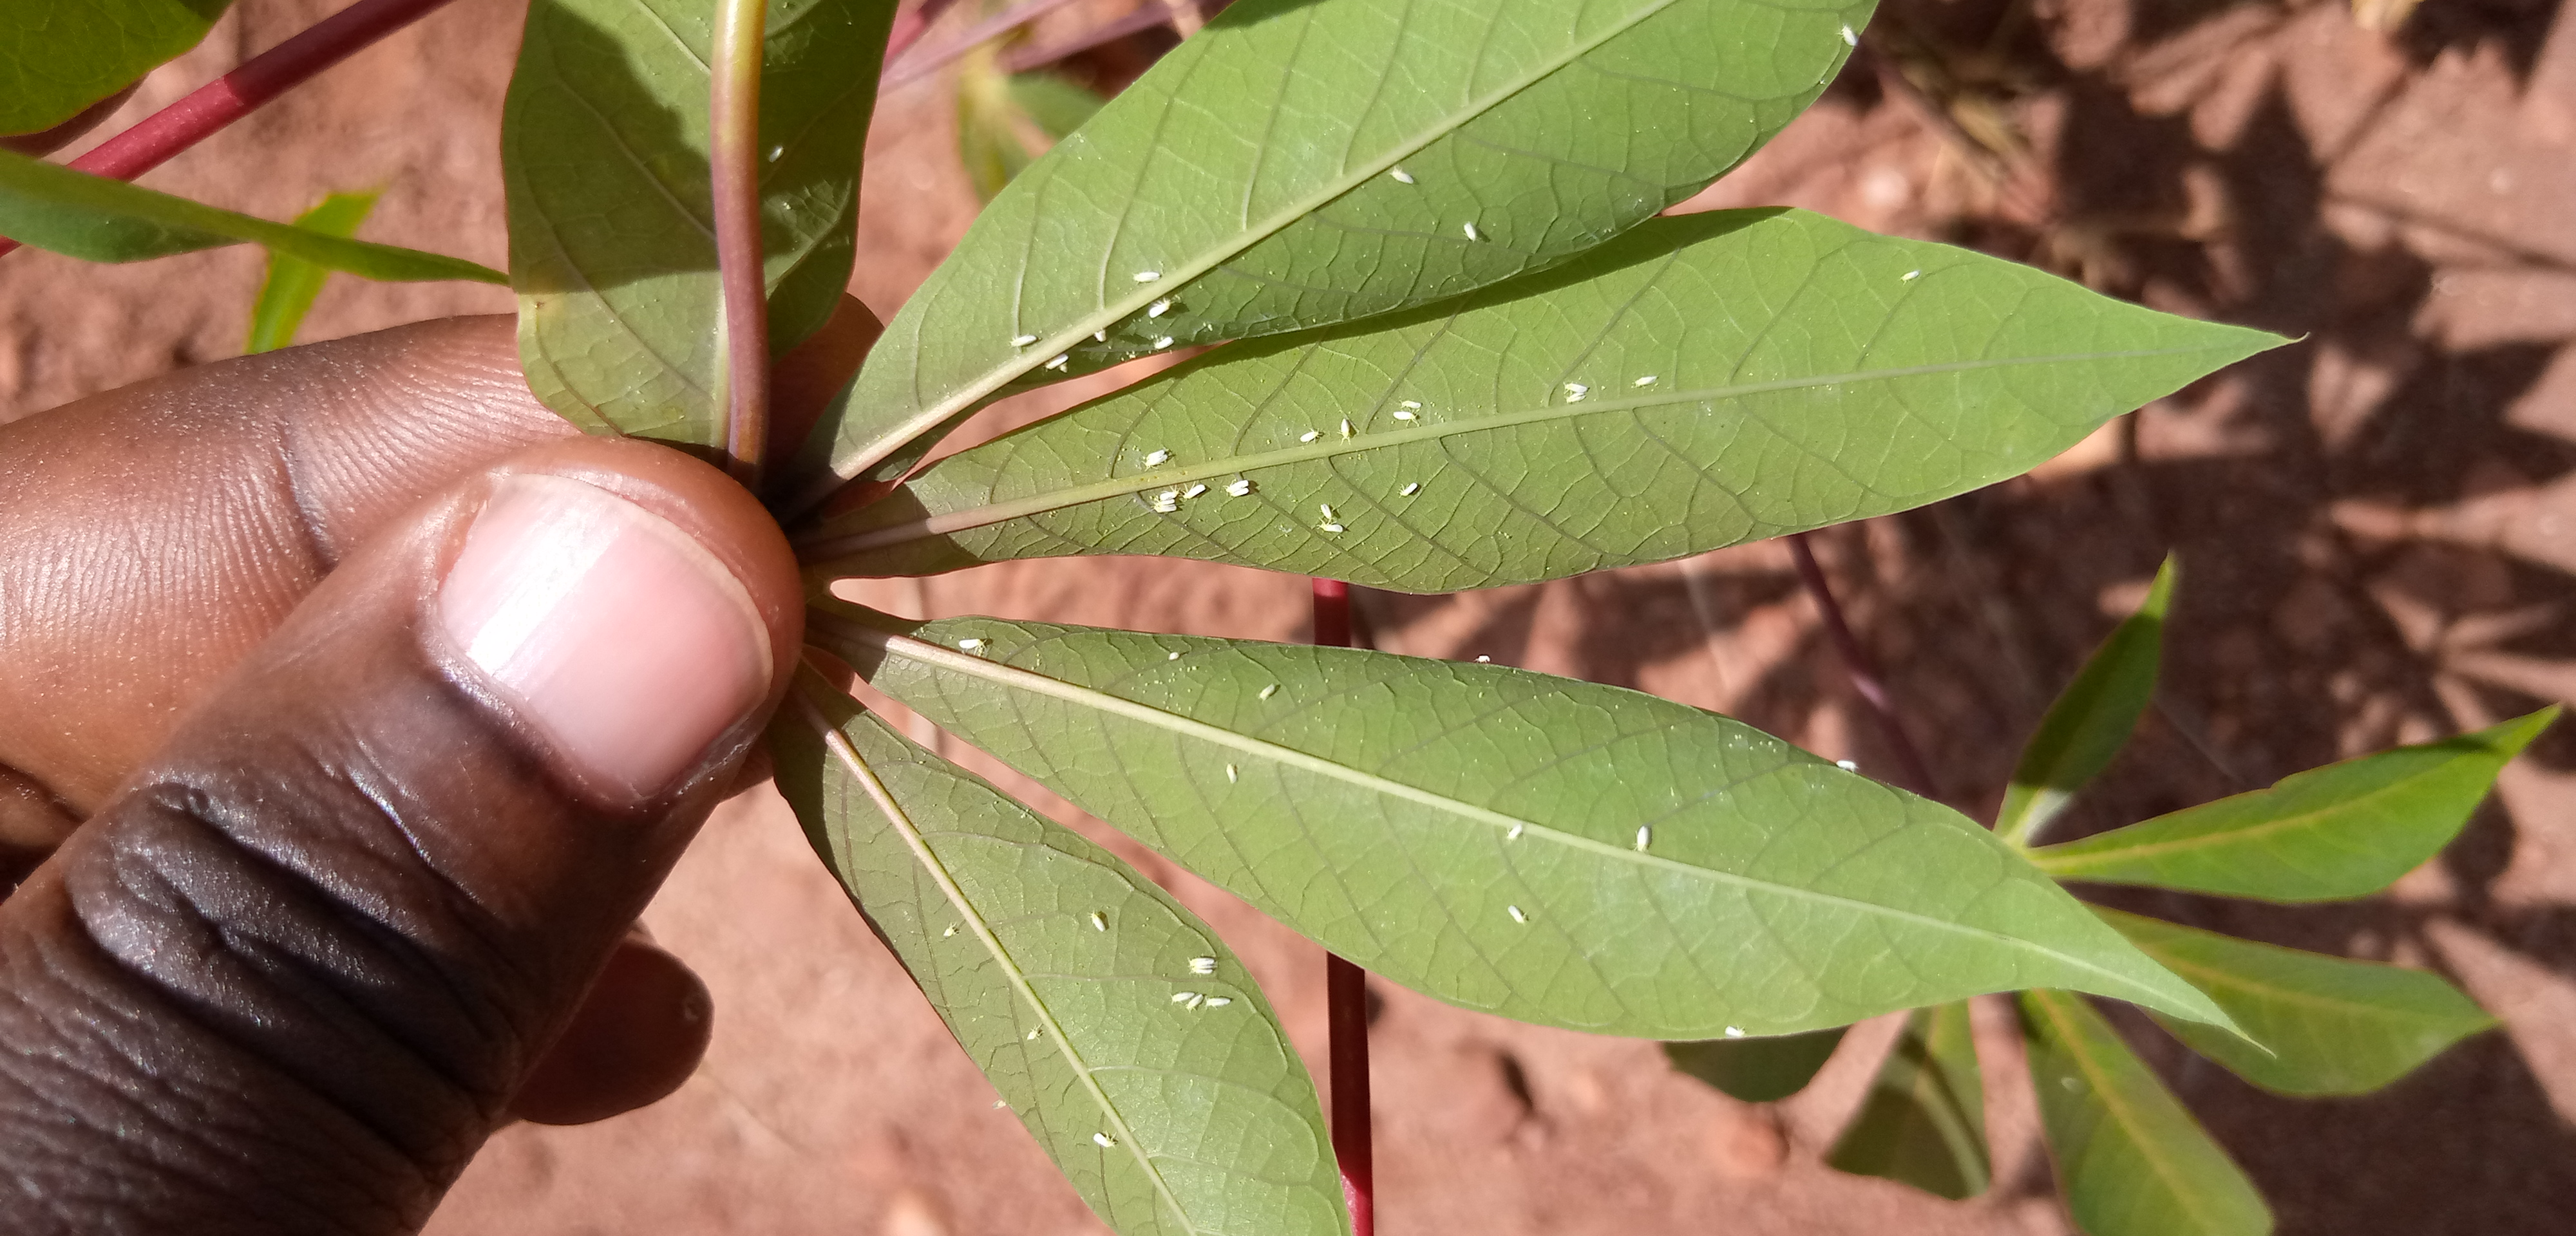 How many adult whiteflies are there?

44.